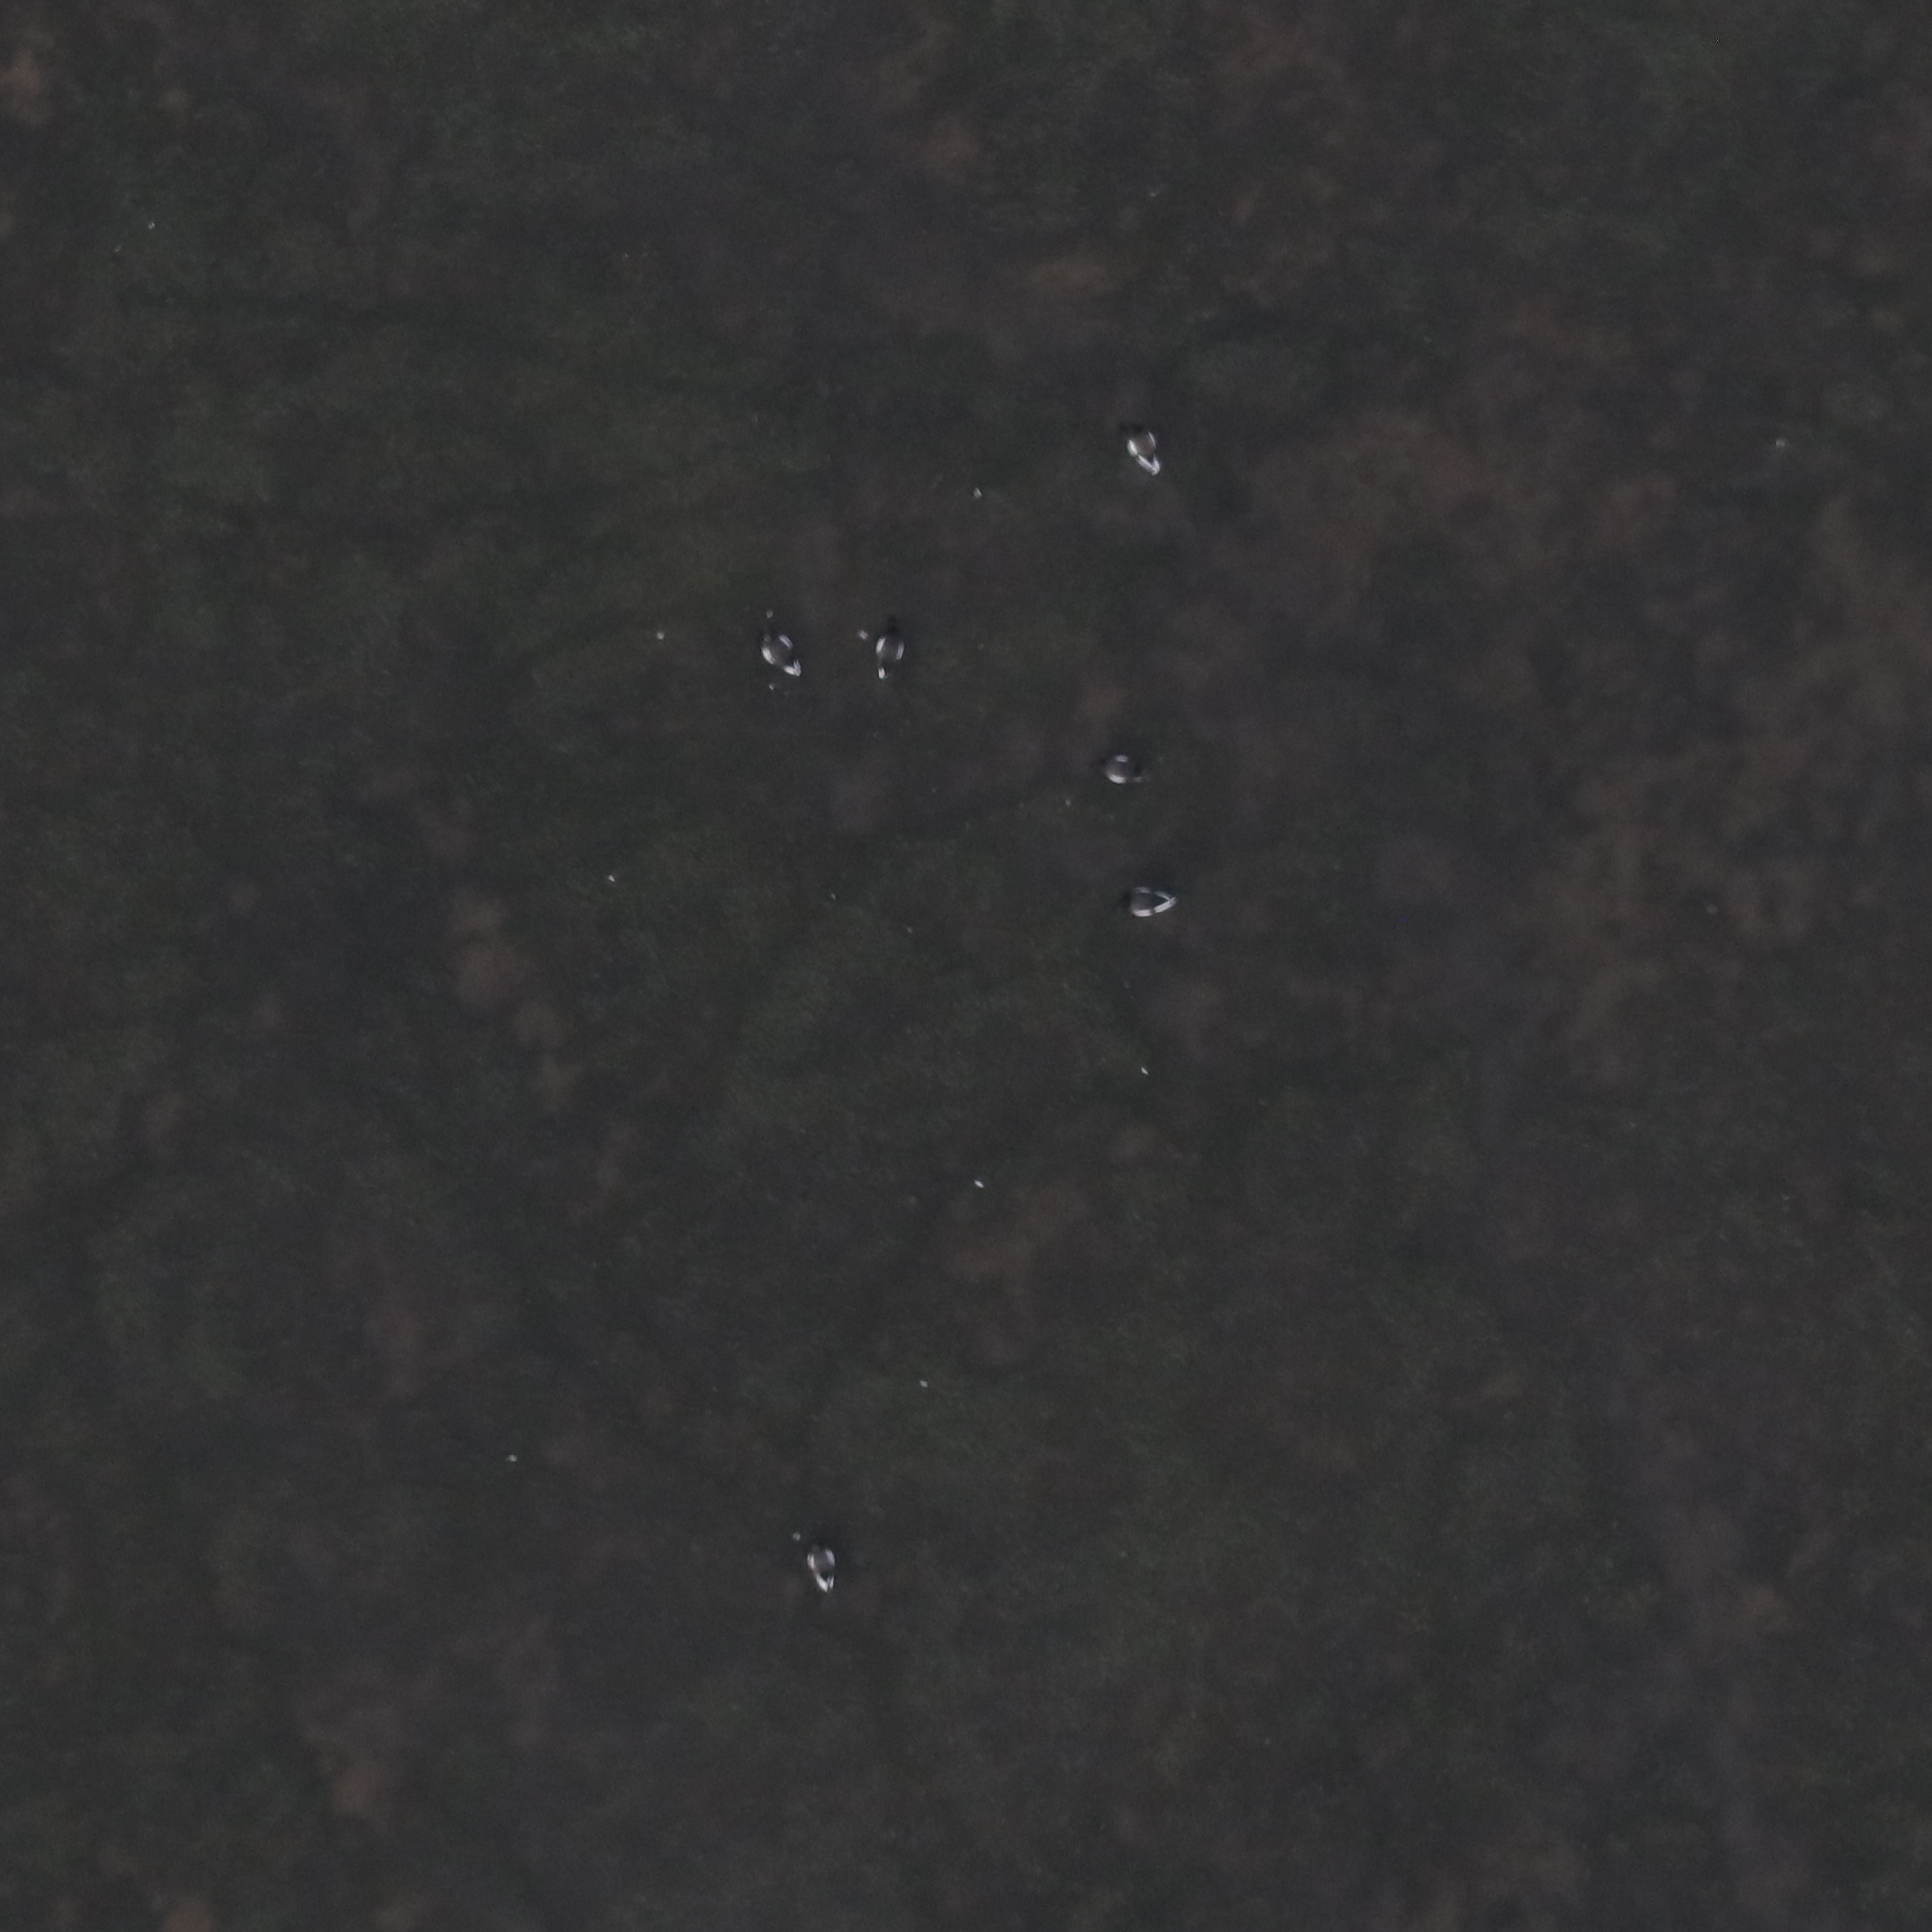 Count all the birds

6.